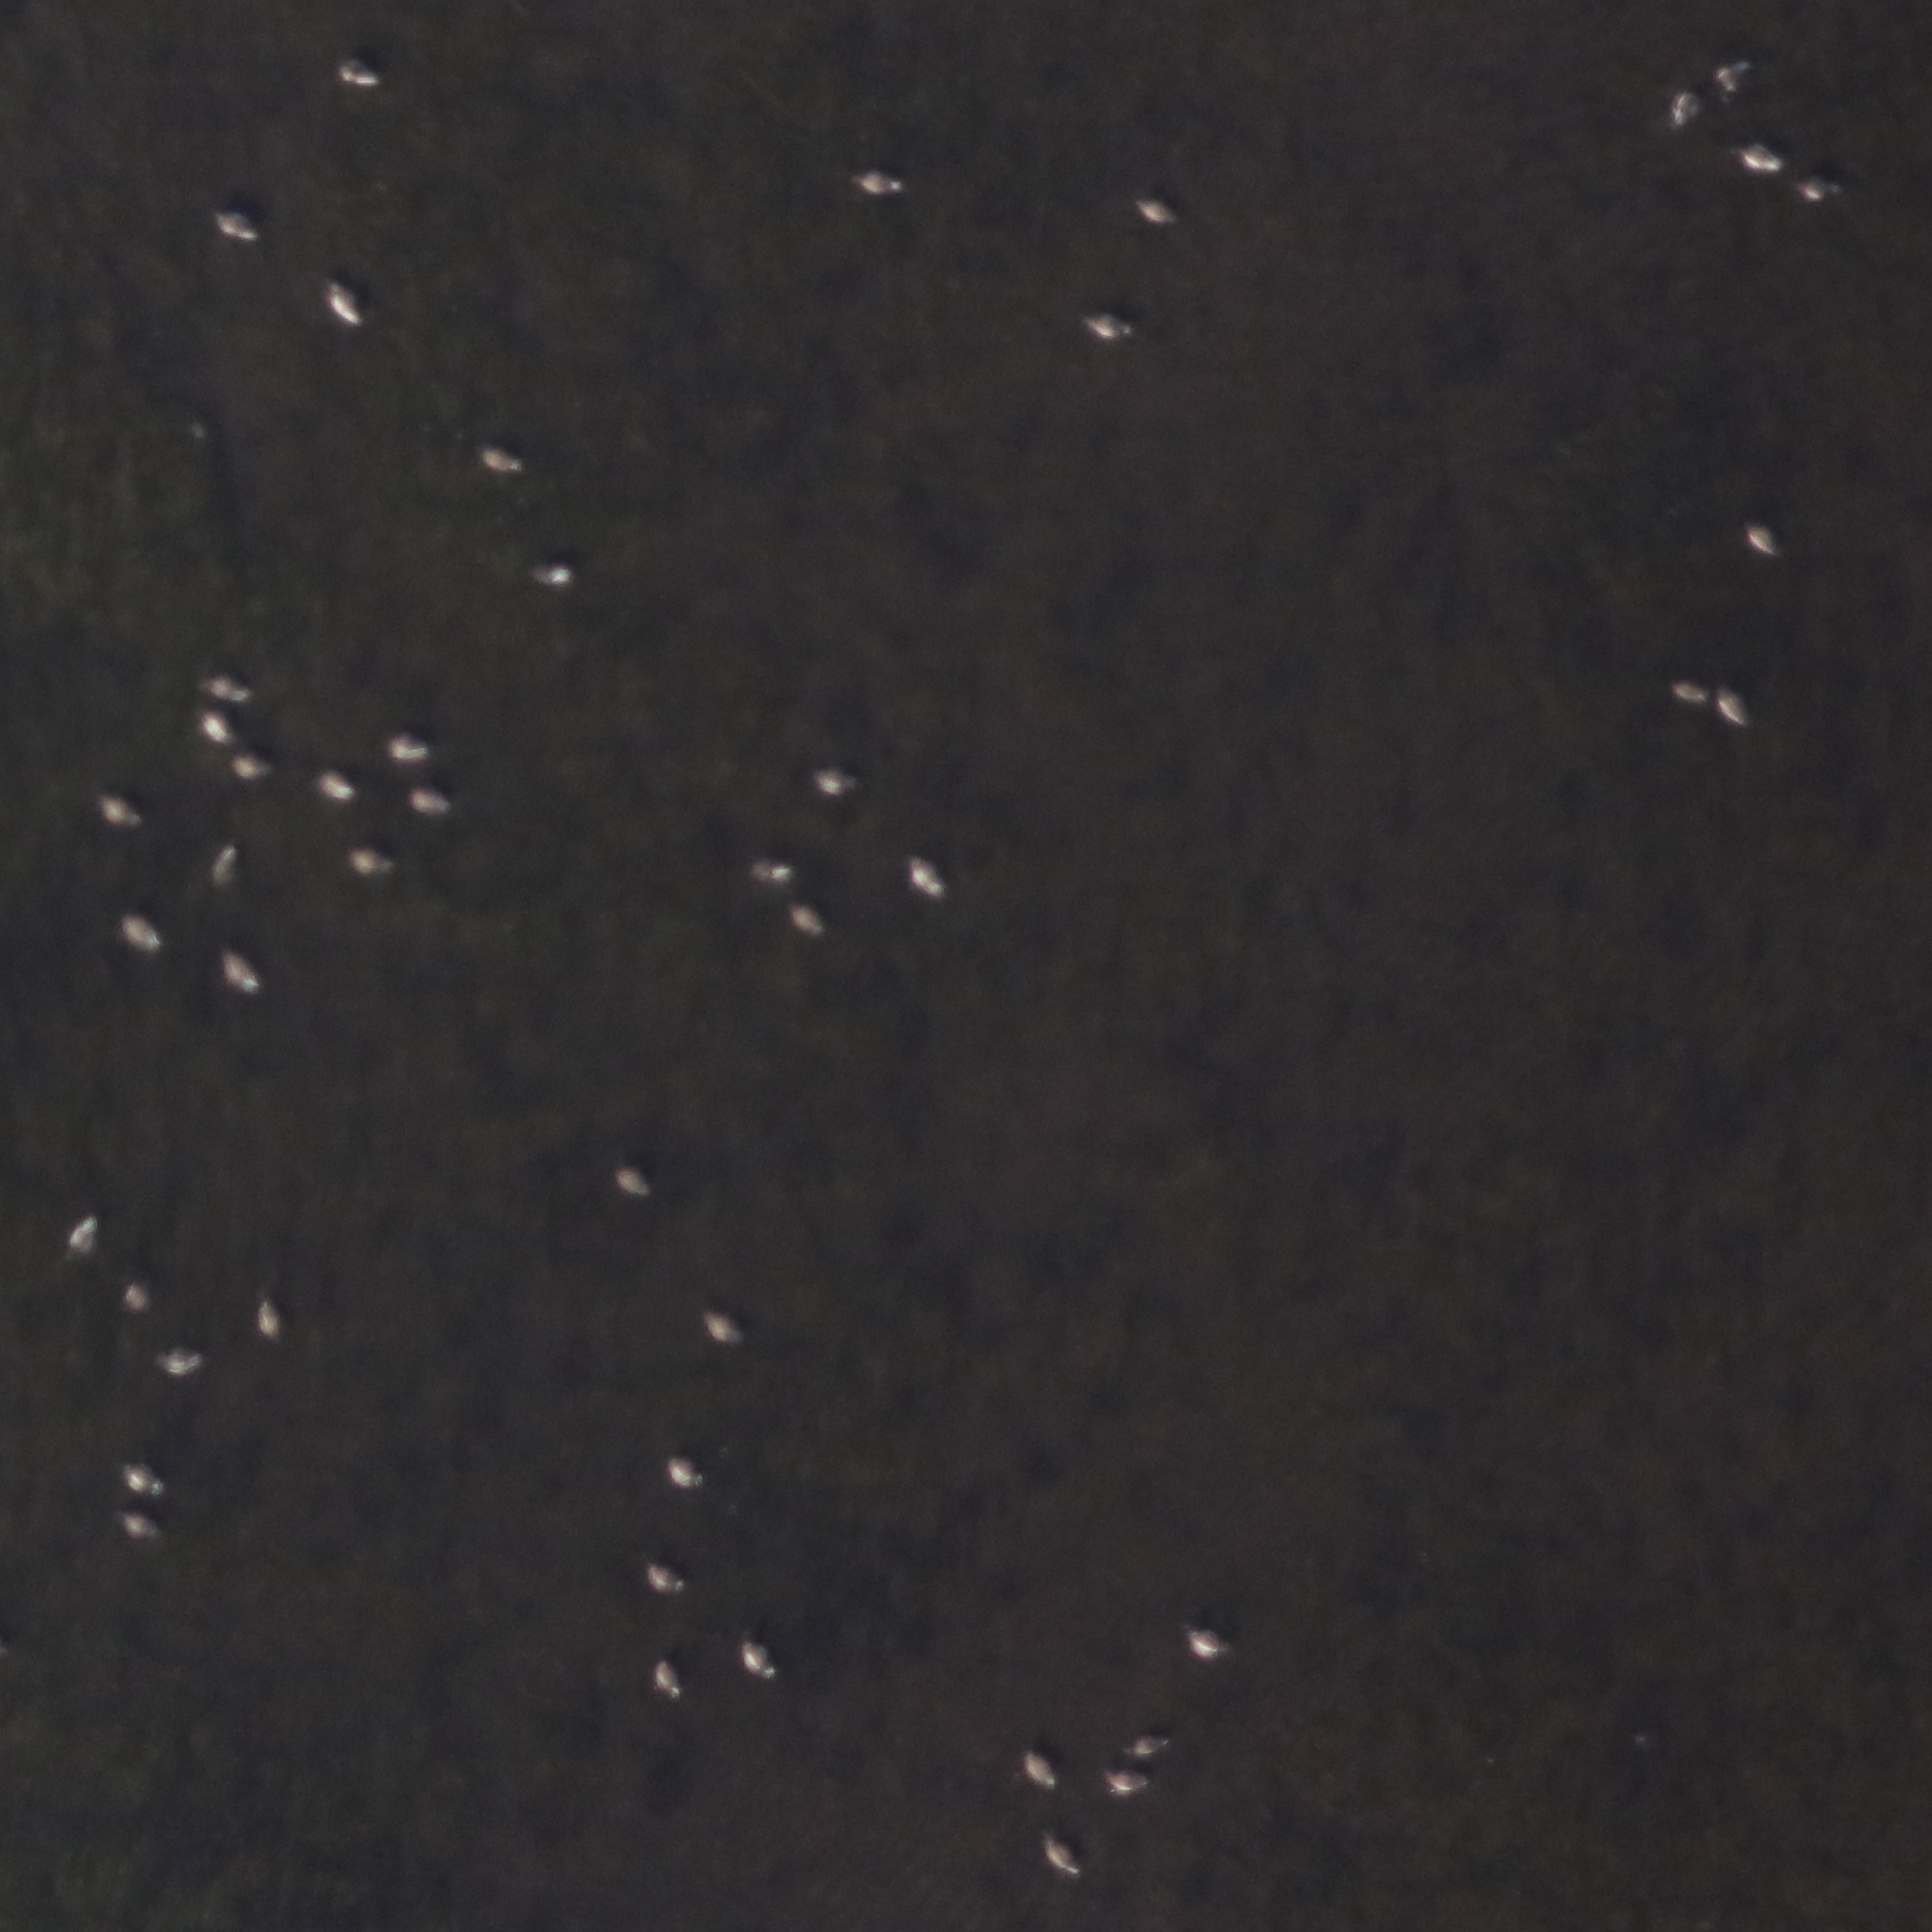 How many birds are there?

47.